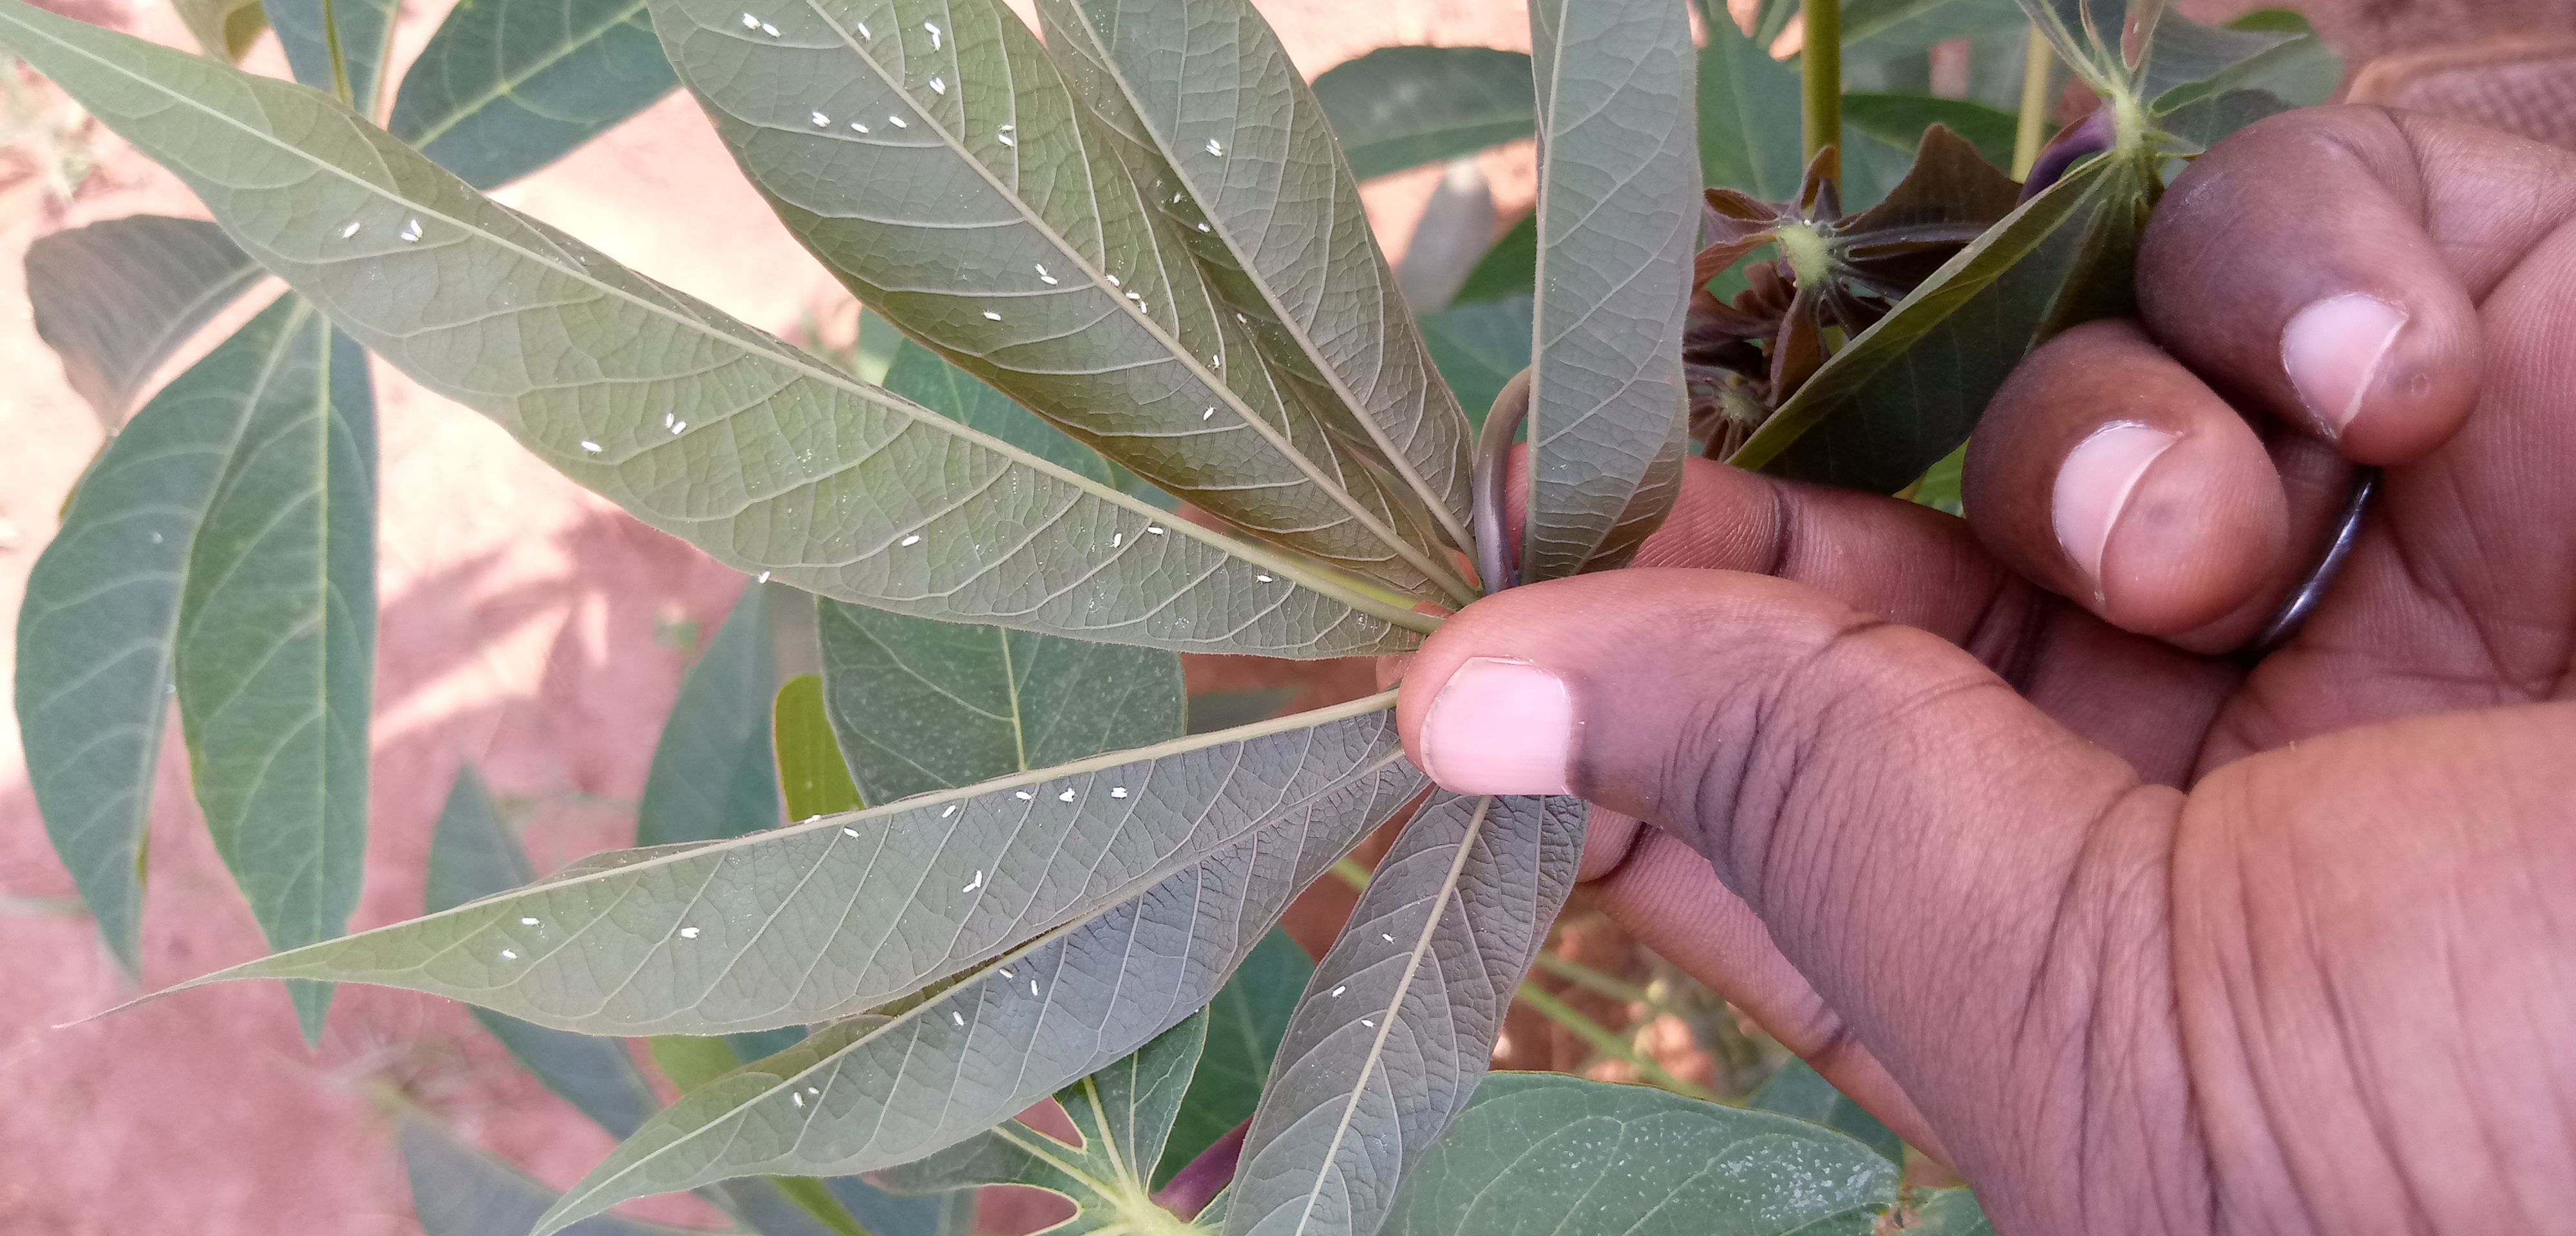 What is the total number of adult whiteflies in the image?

59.